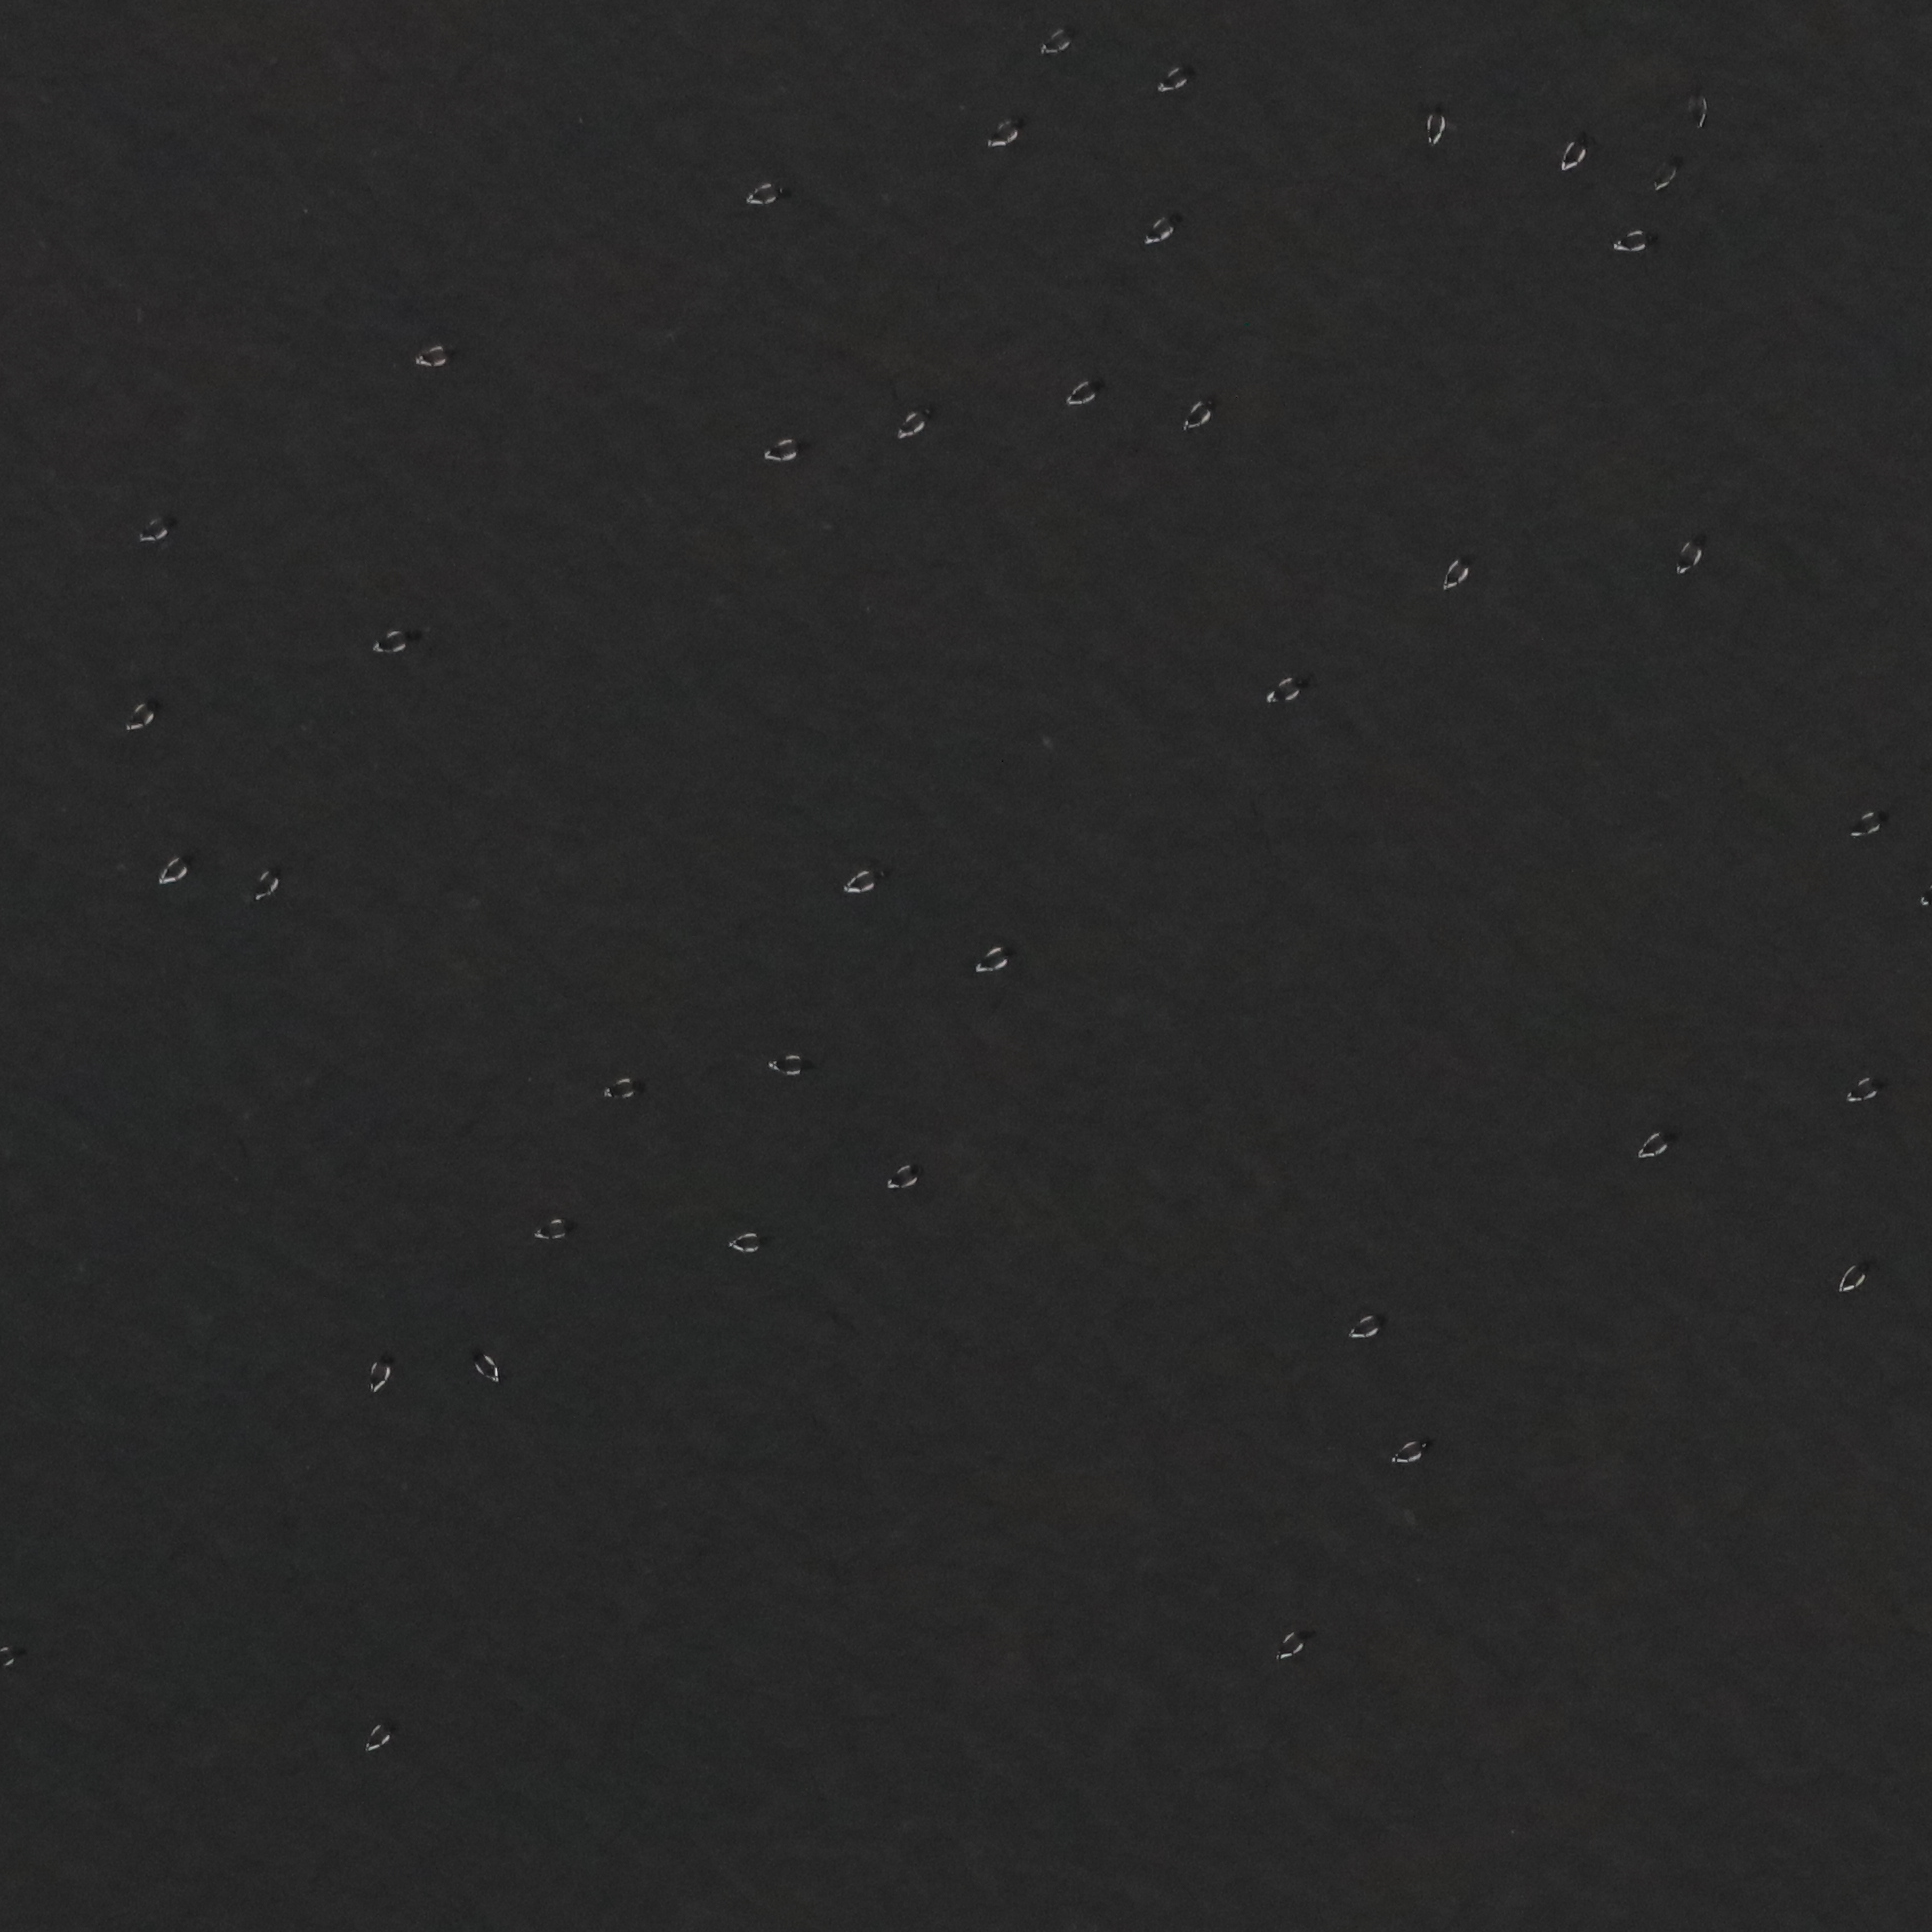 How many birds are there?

41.